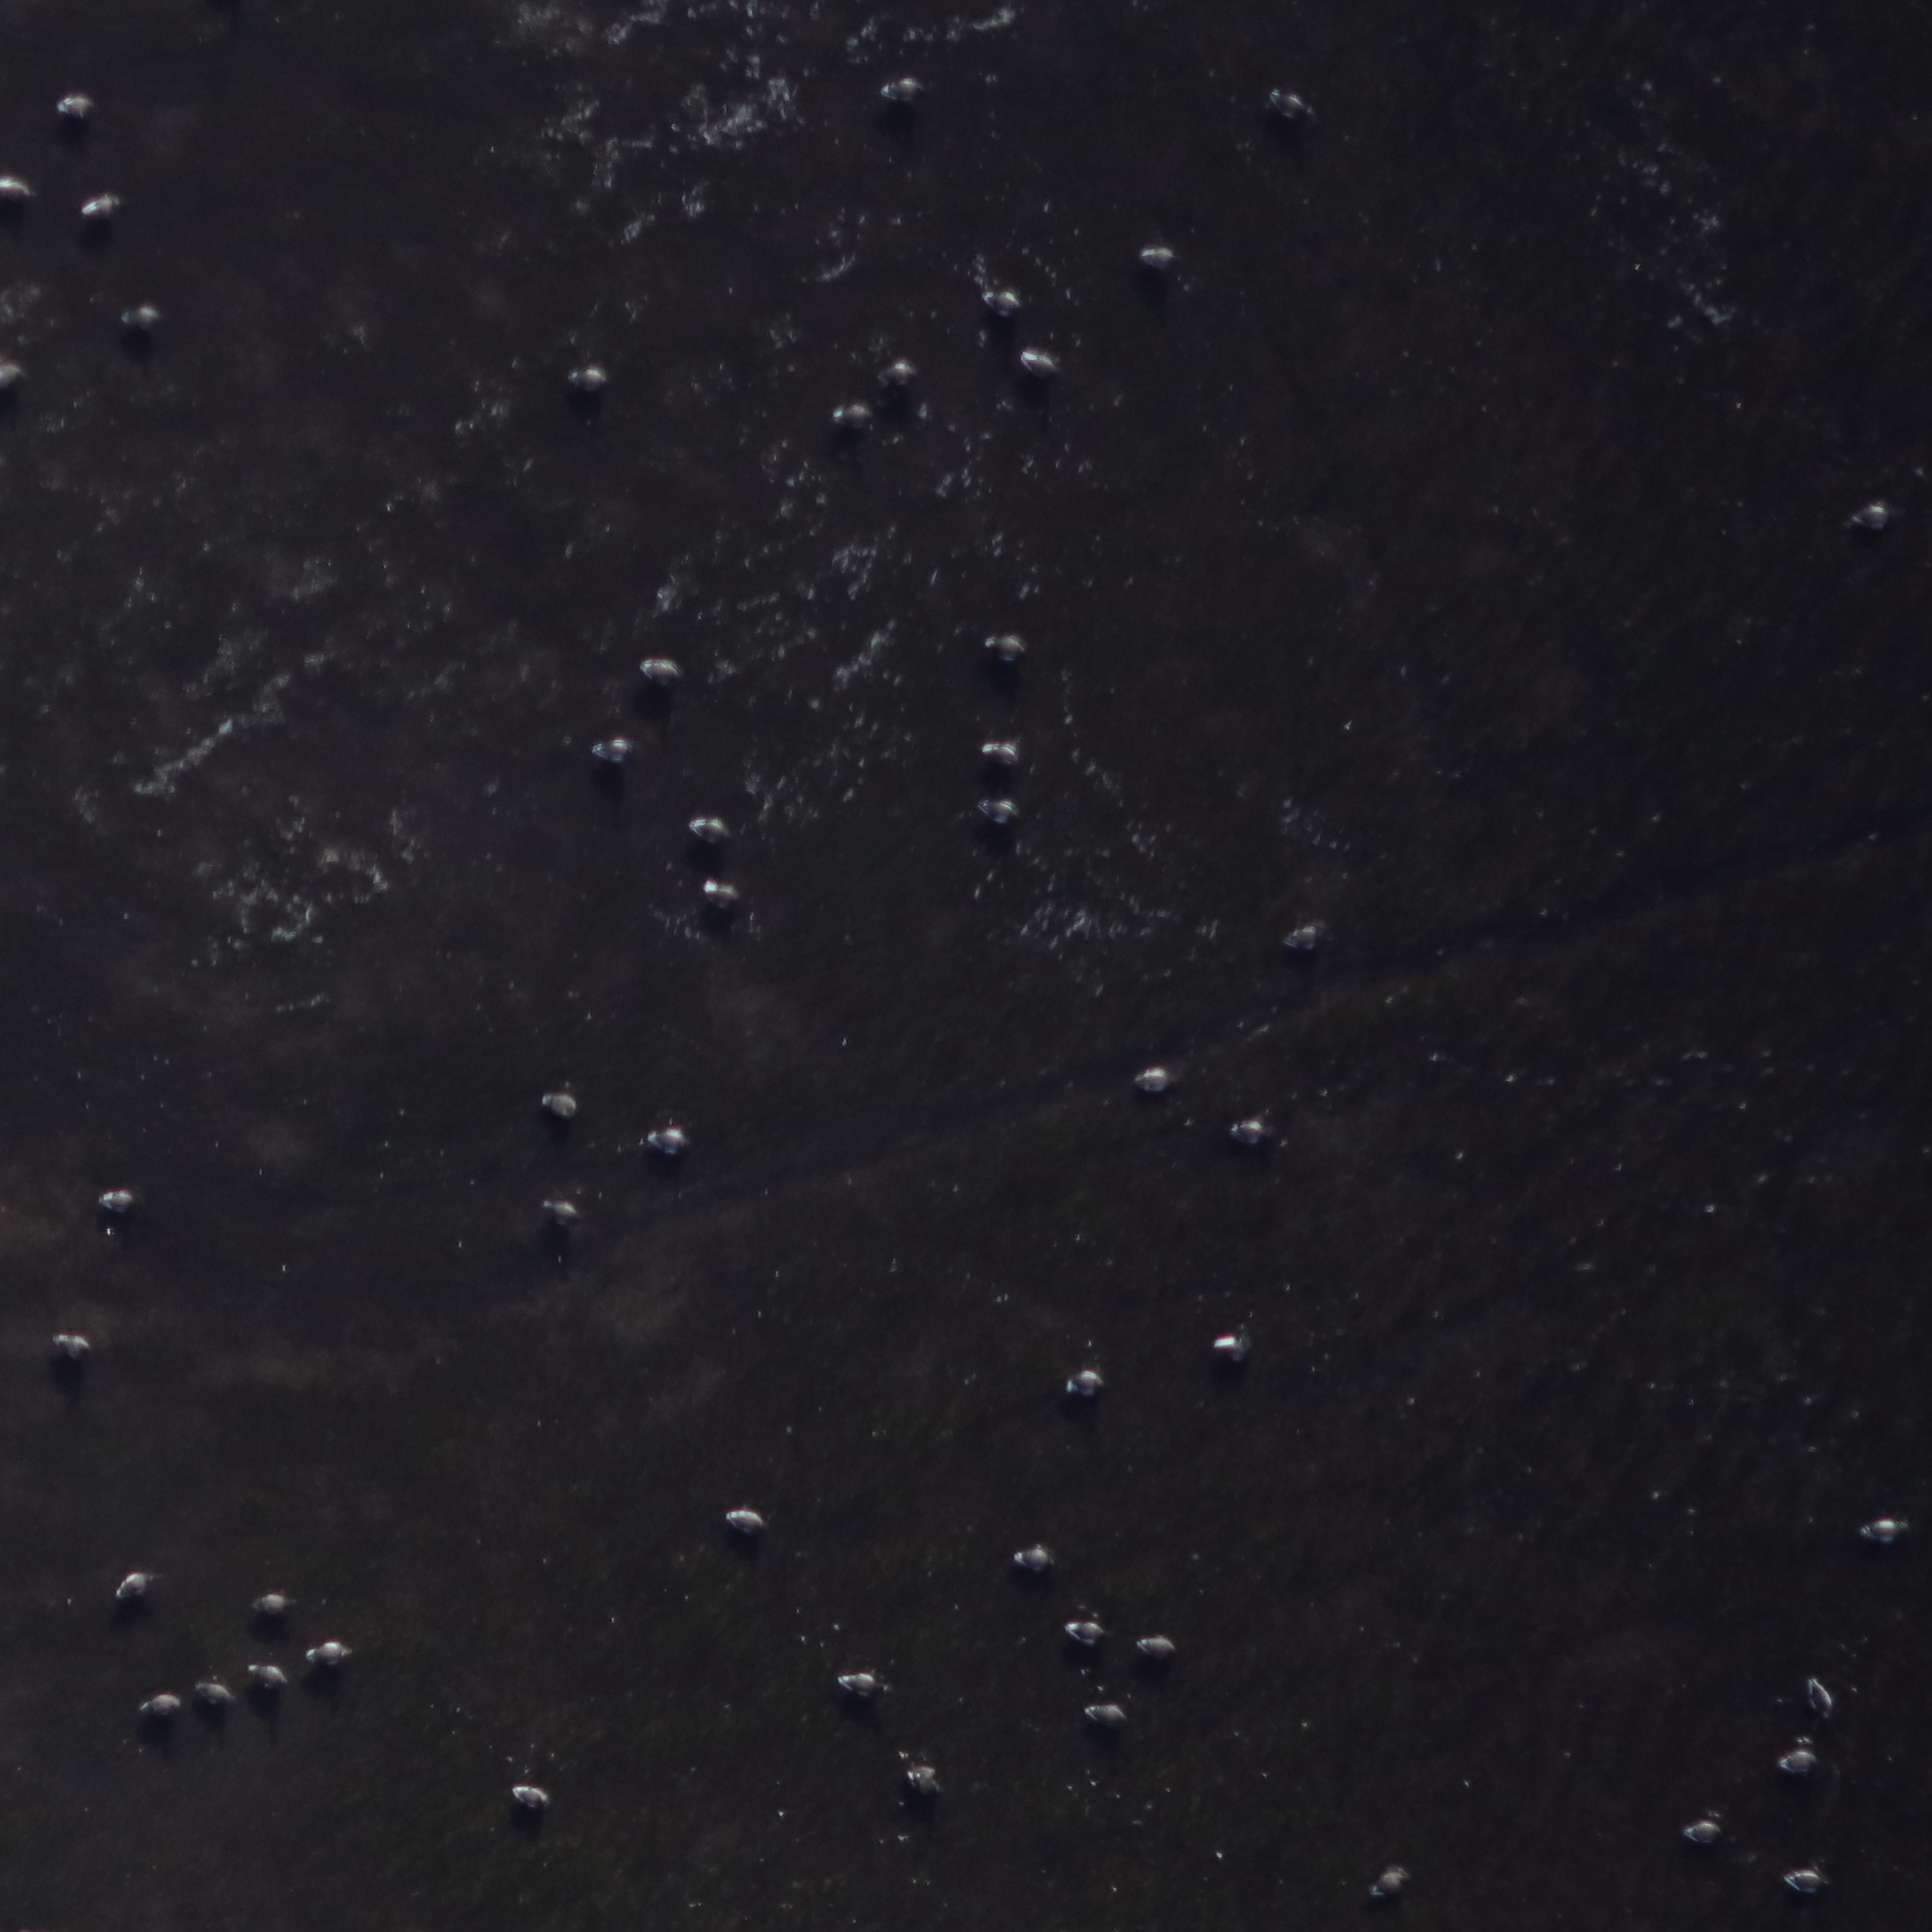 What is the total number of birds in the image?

51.